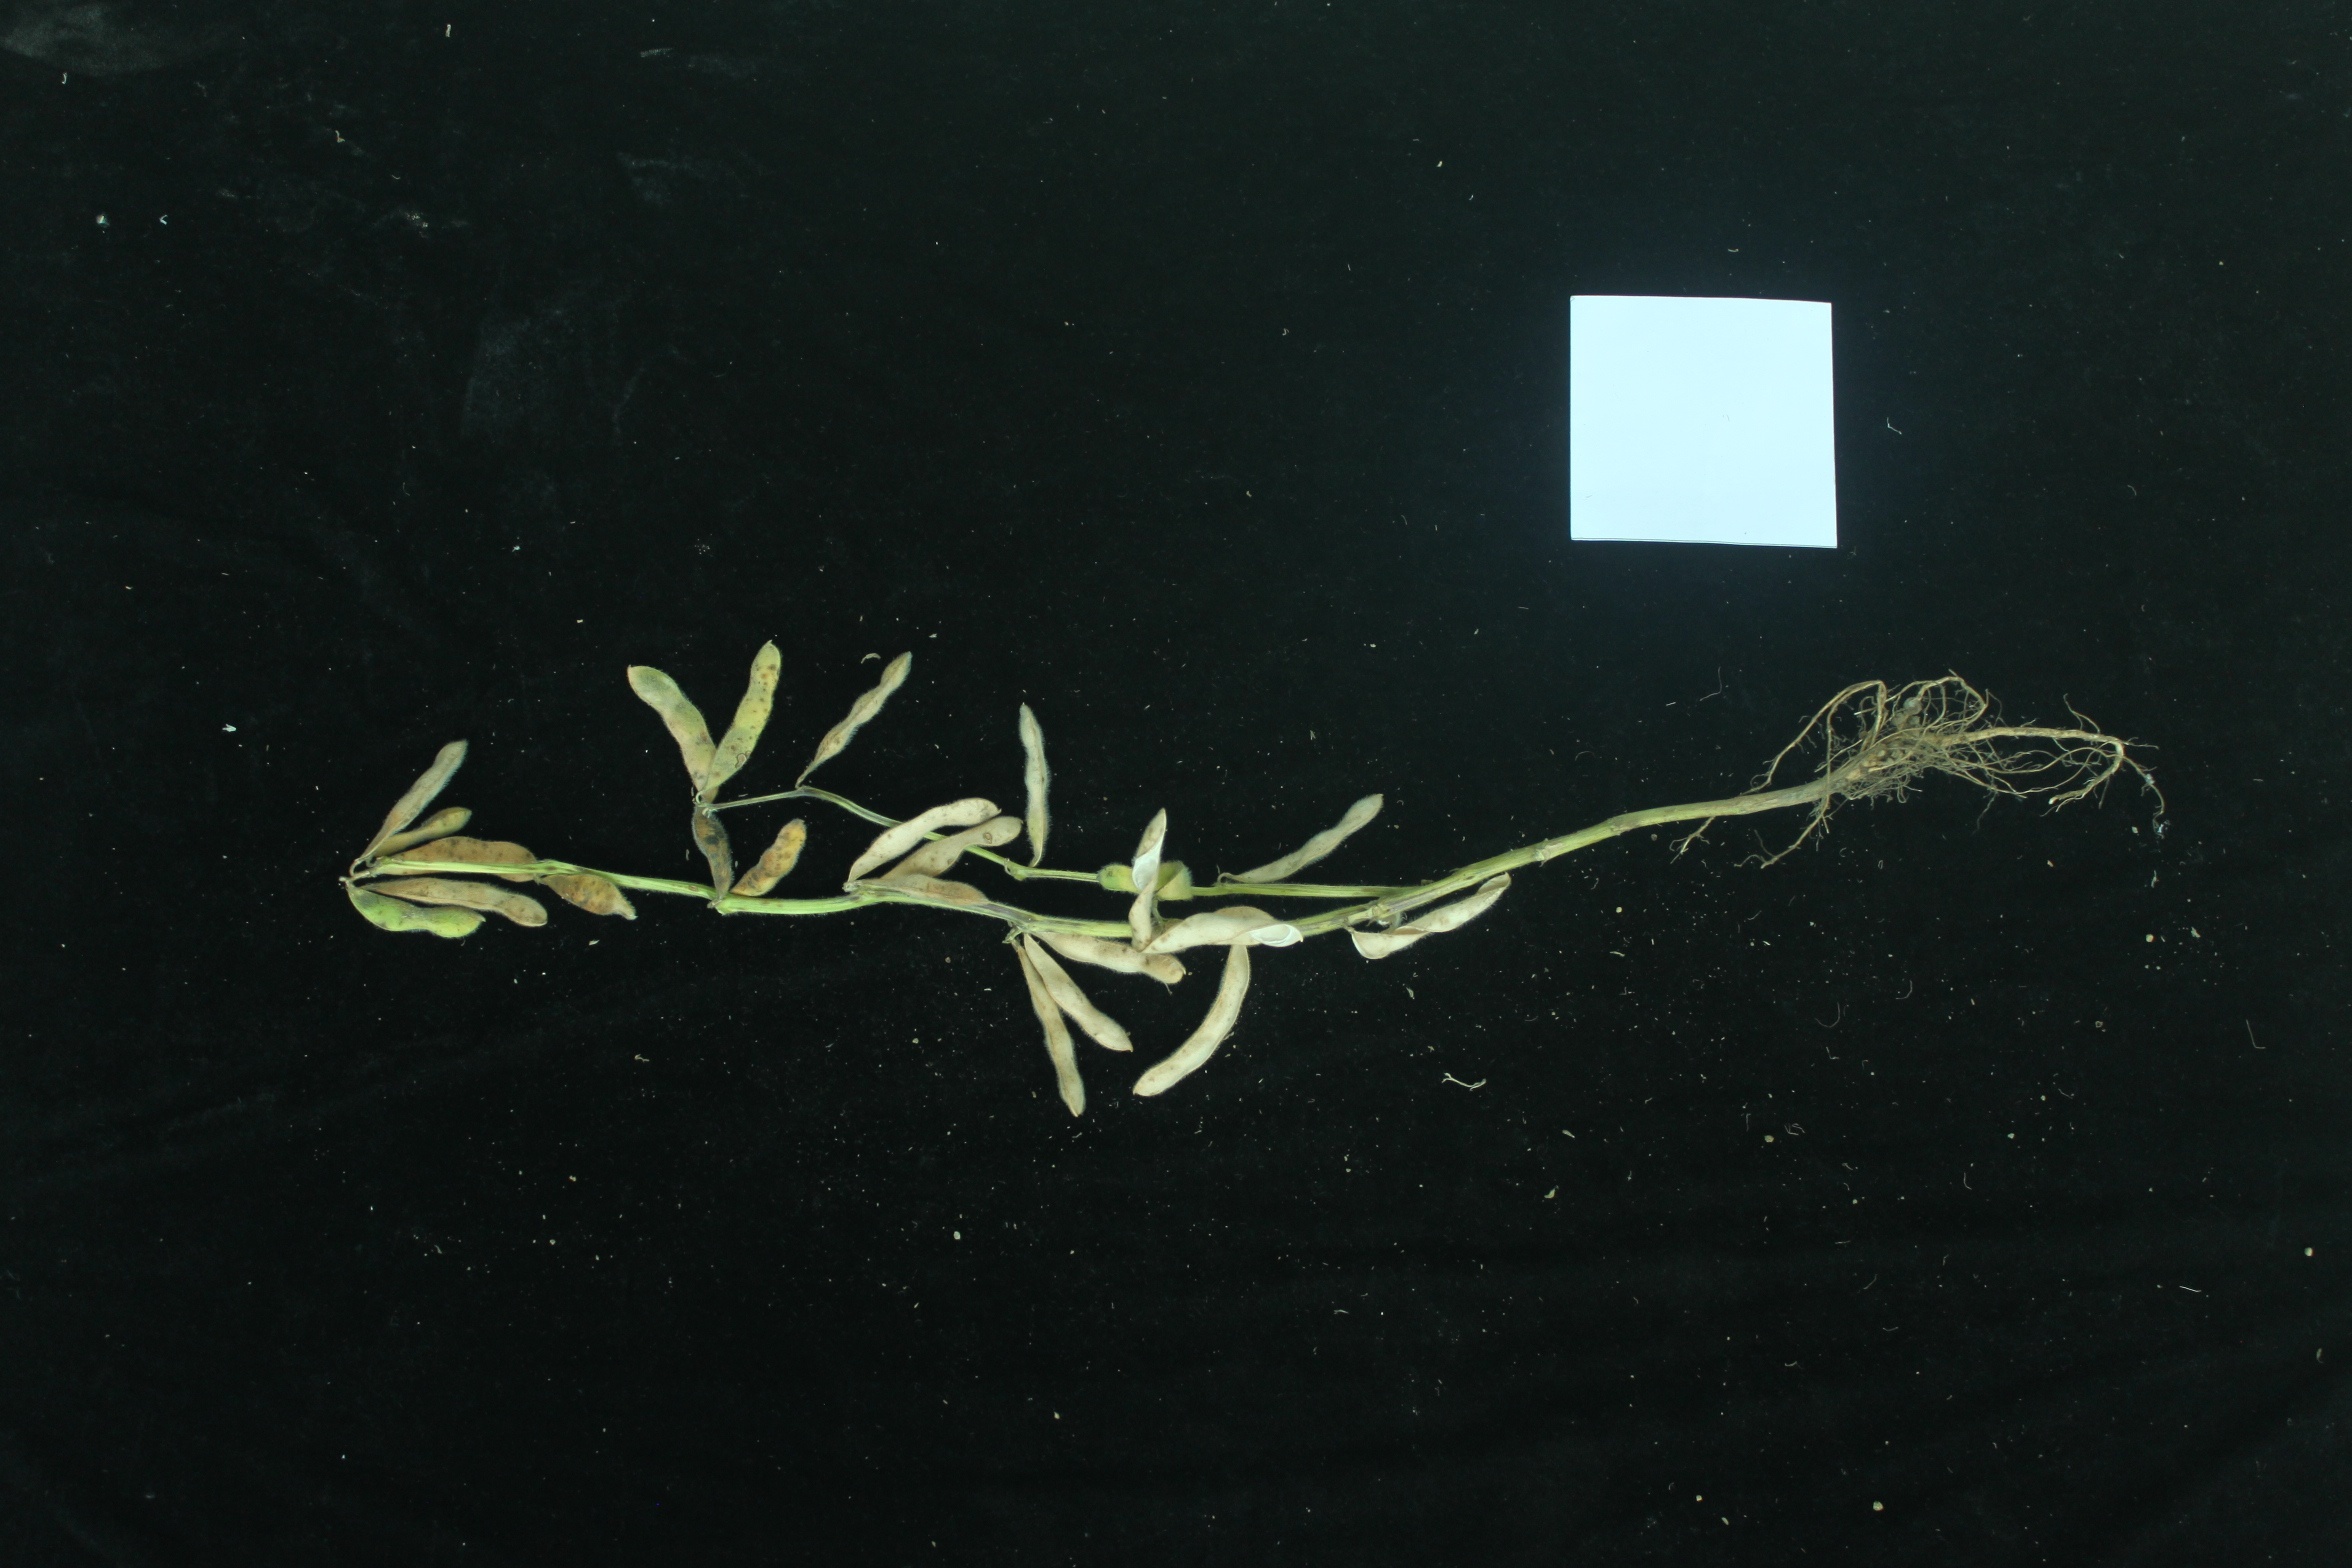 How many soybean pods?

24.